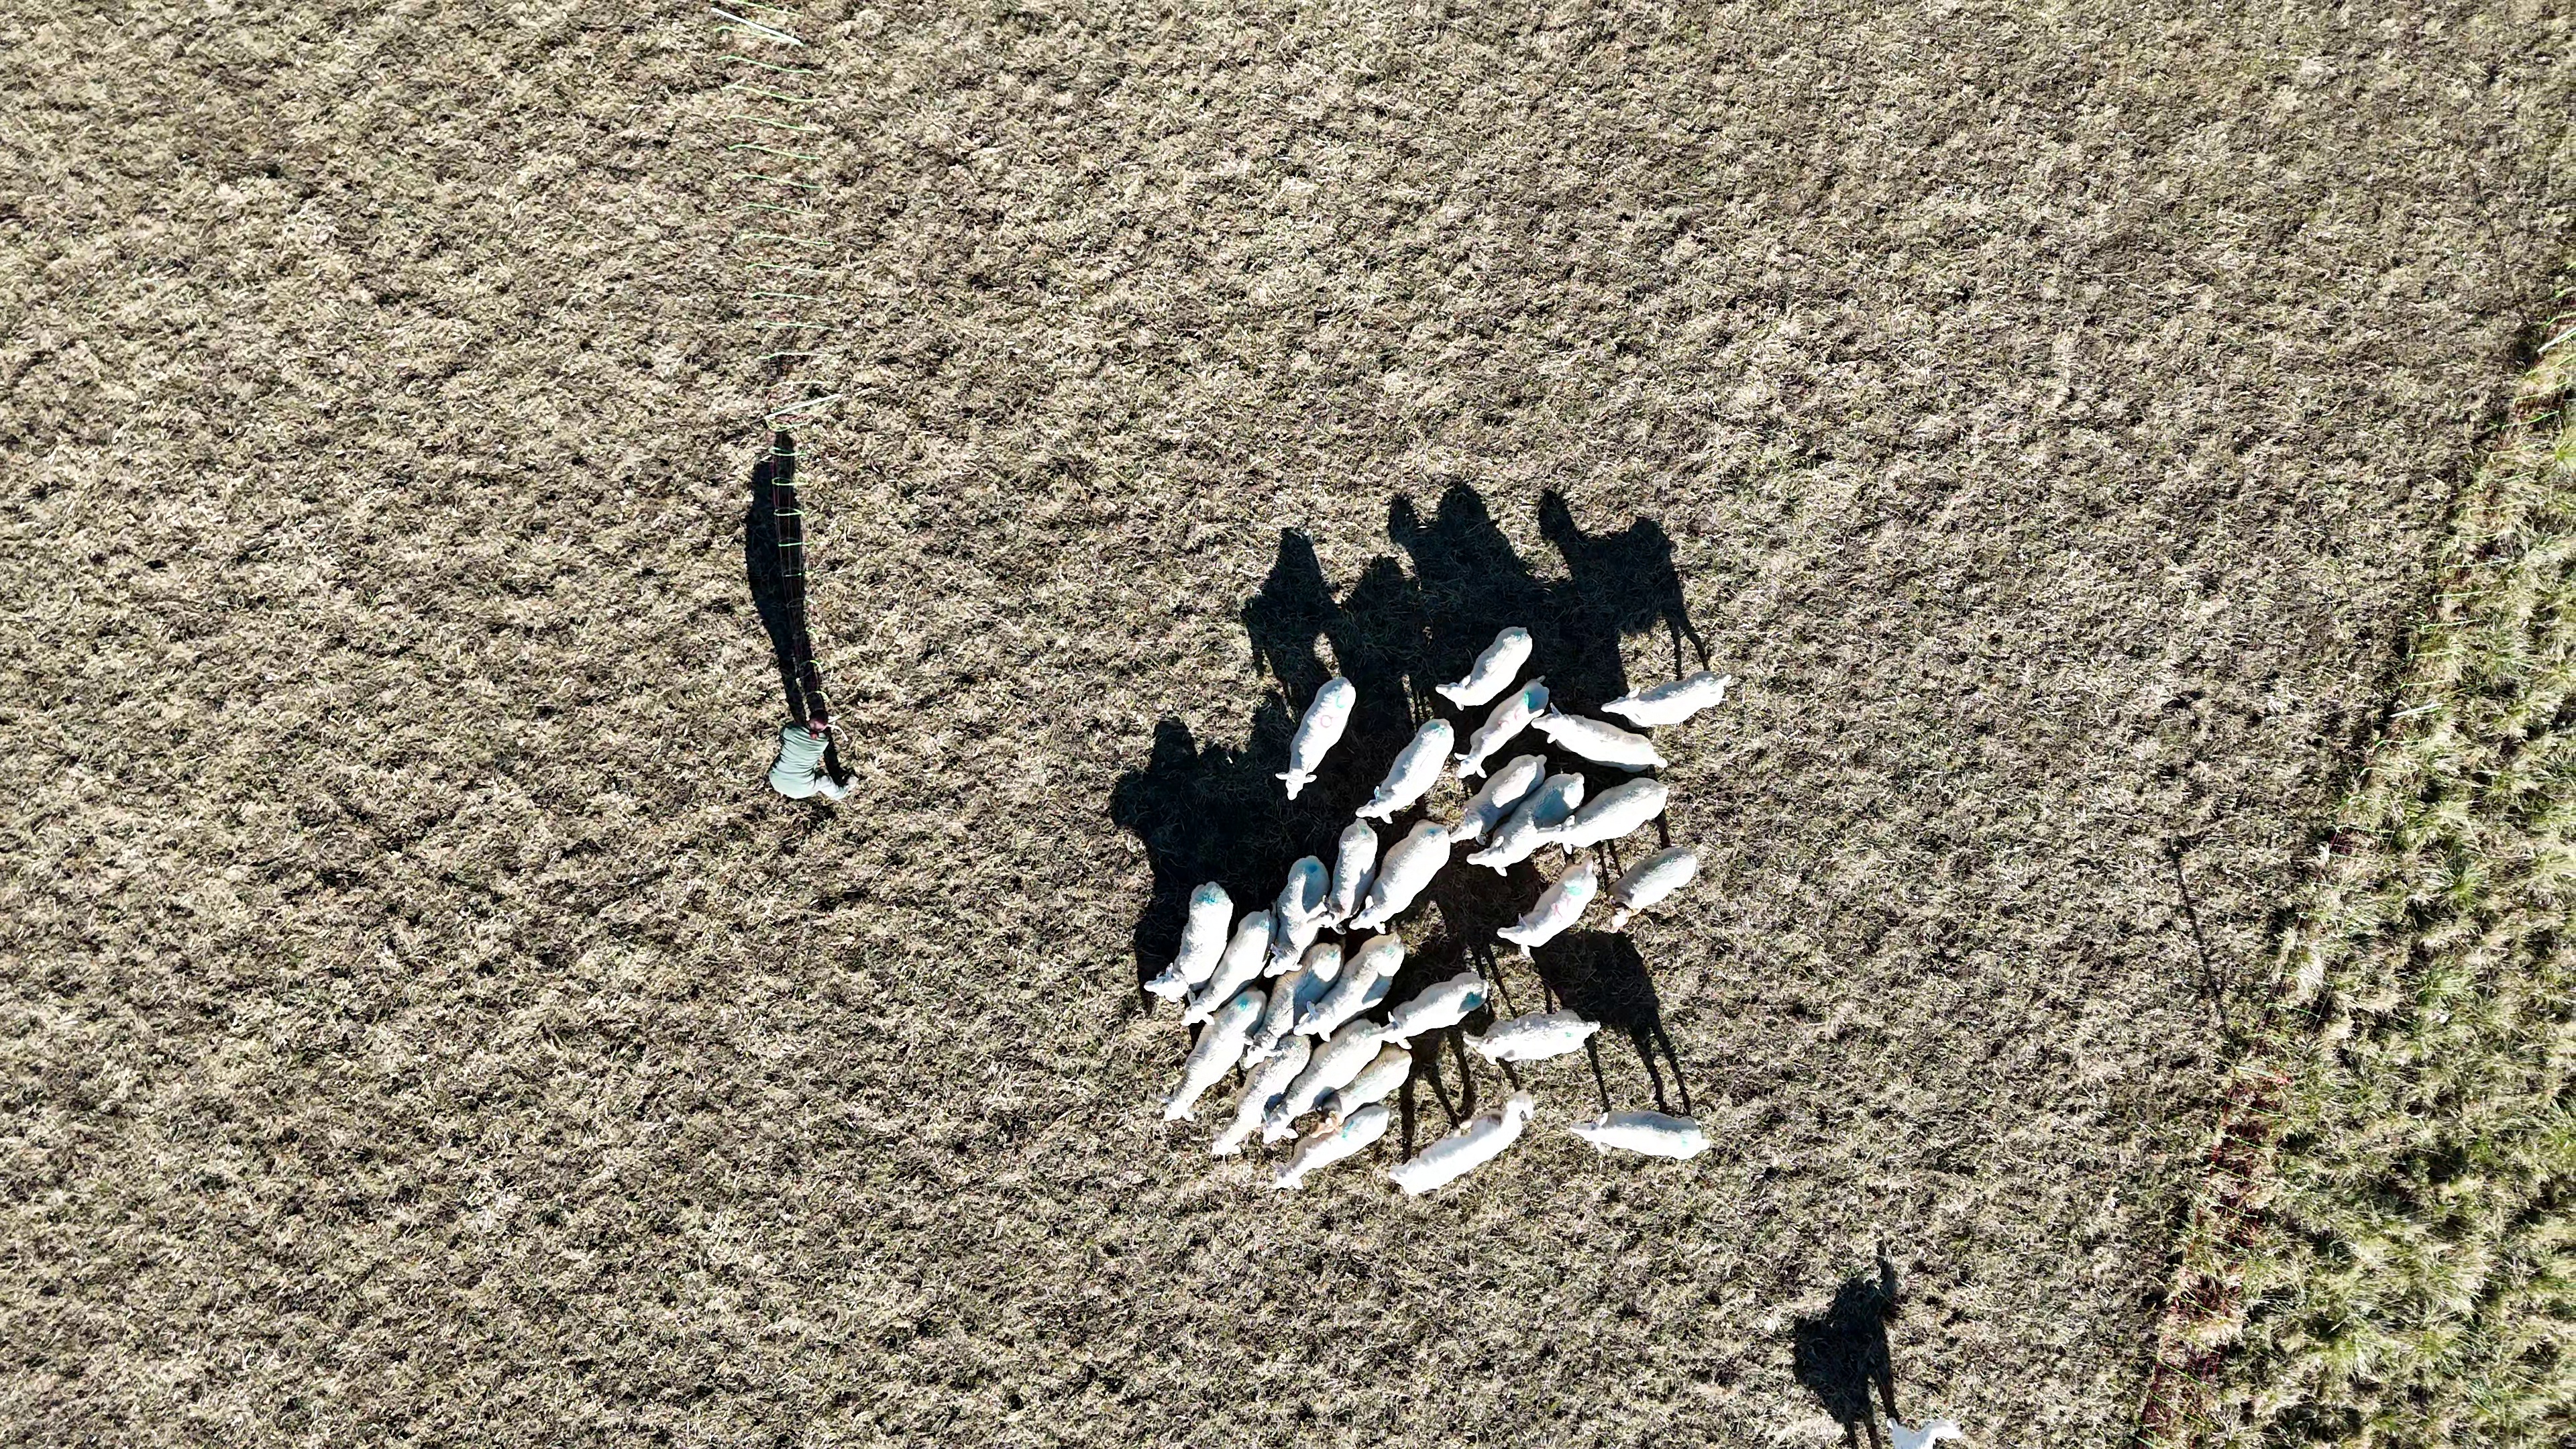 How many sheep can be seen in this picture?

26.